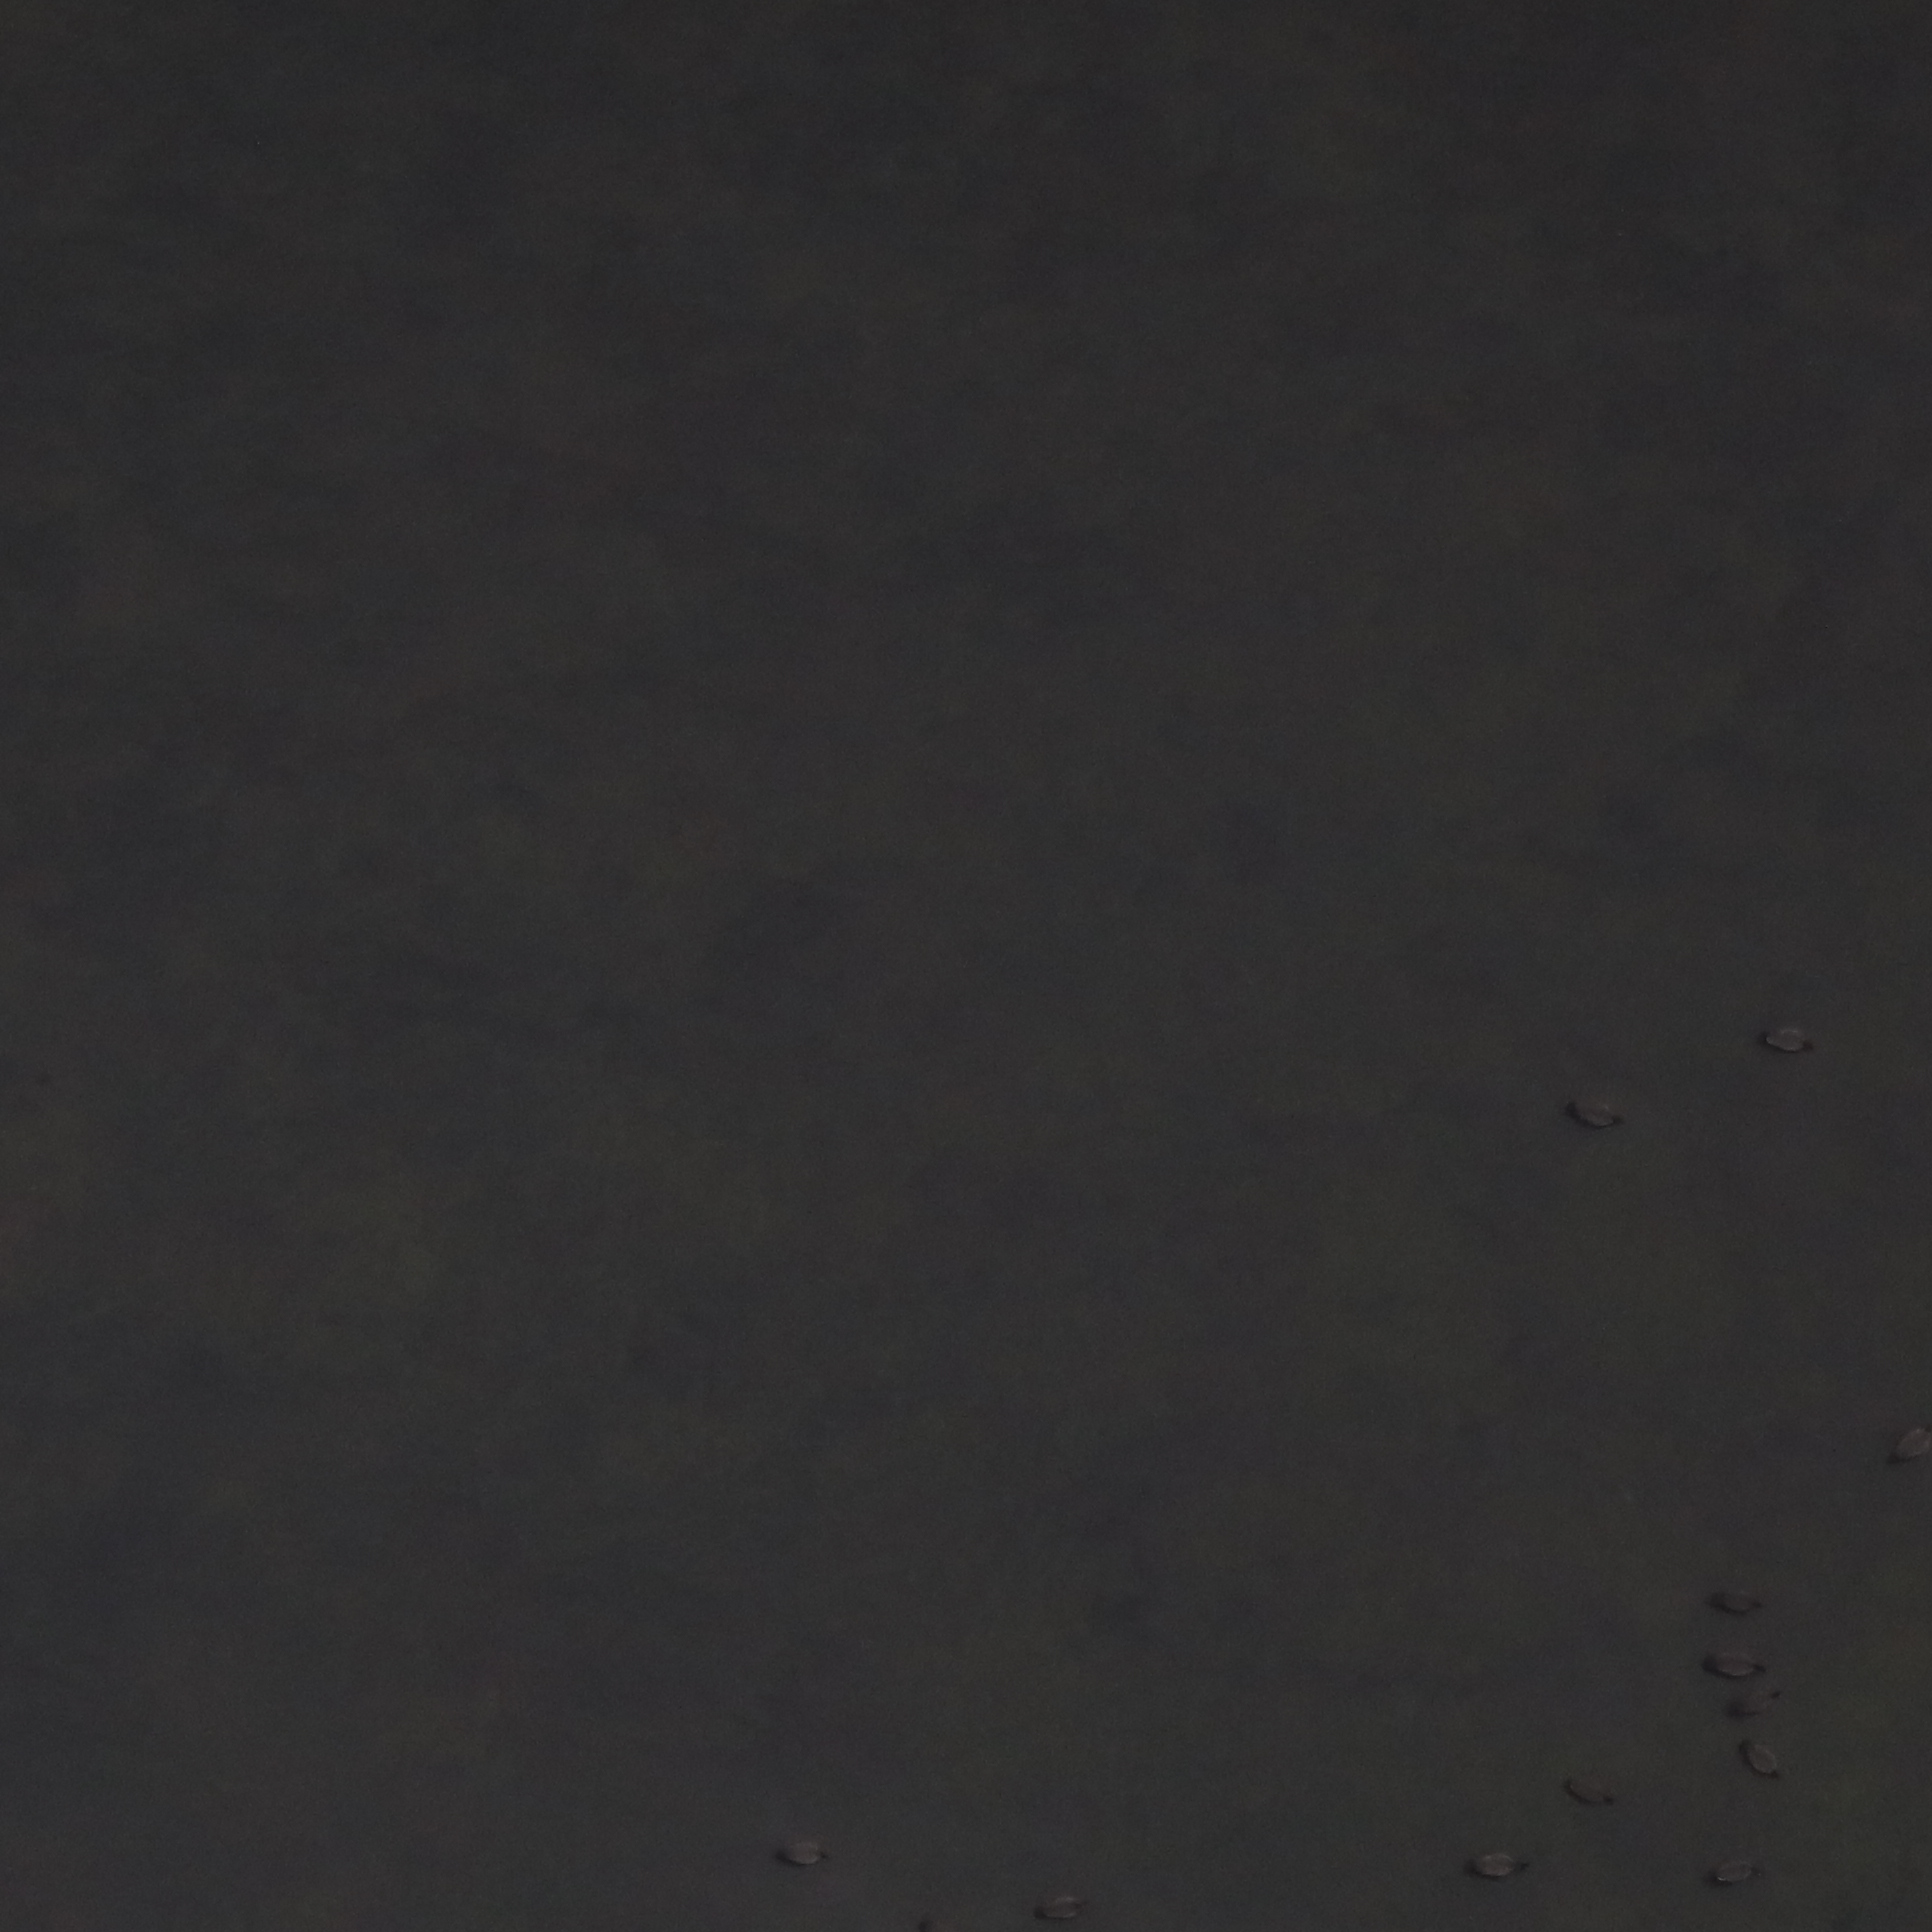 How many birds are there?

12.